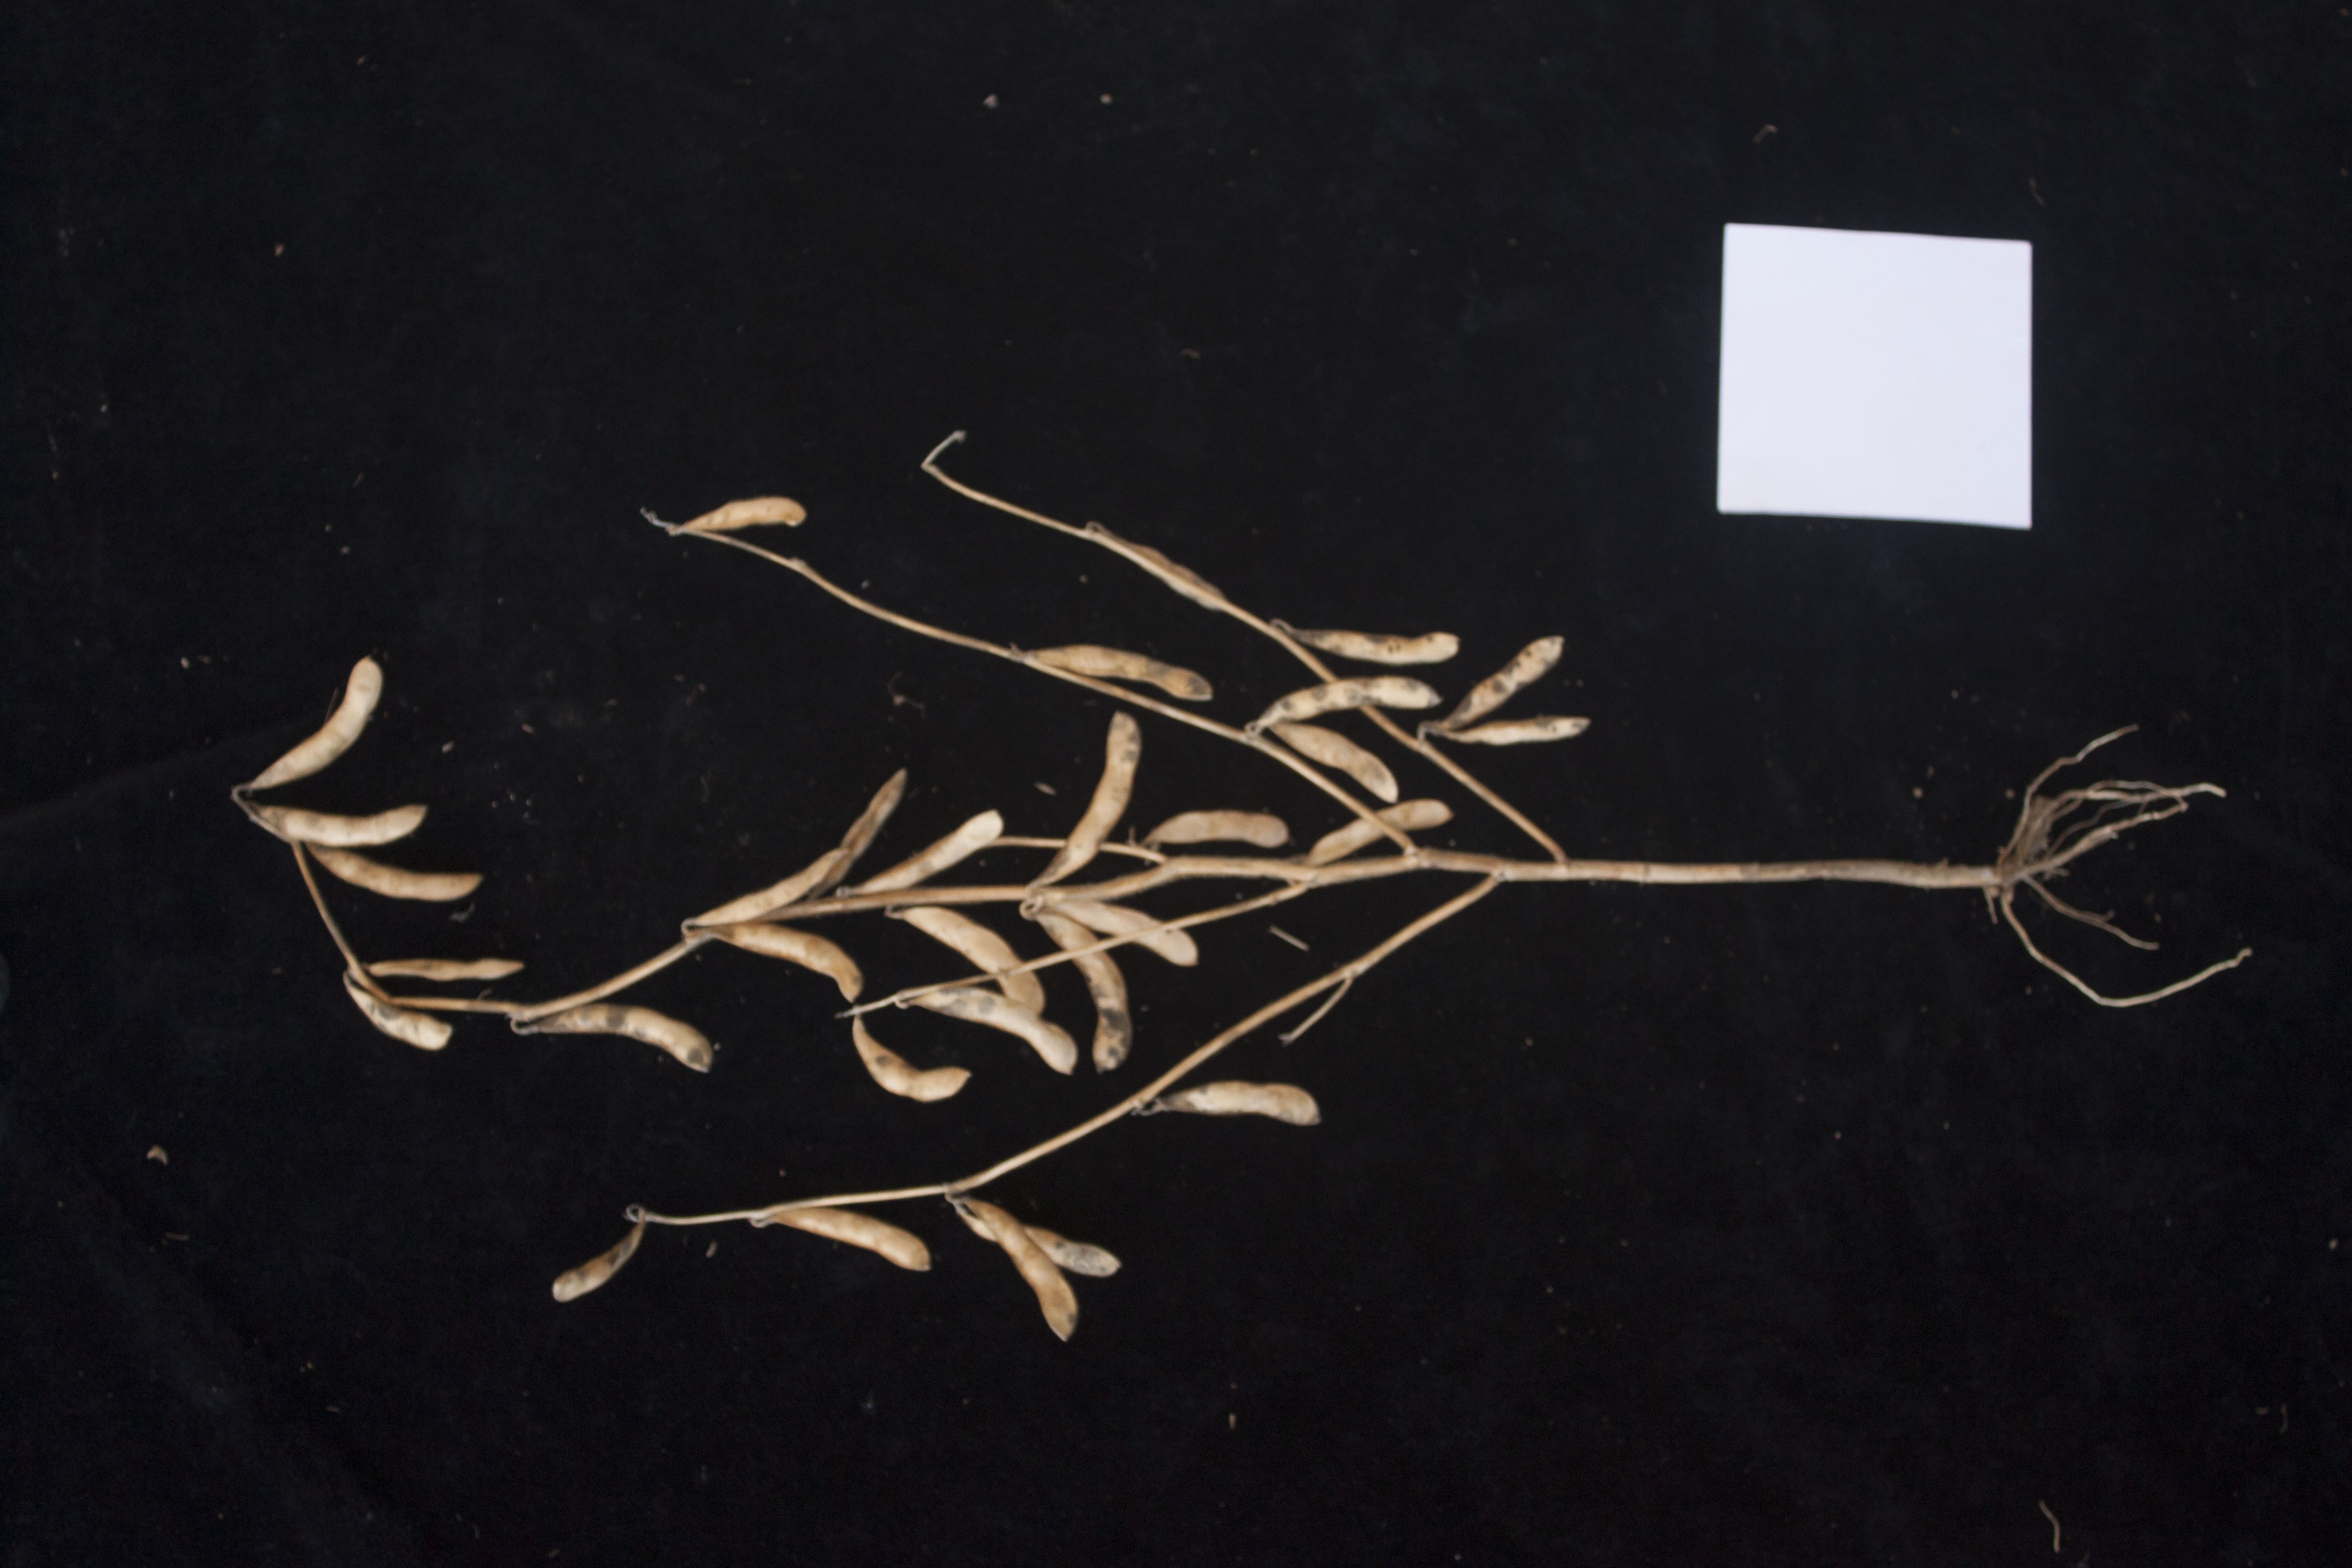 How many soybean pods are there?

31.